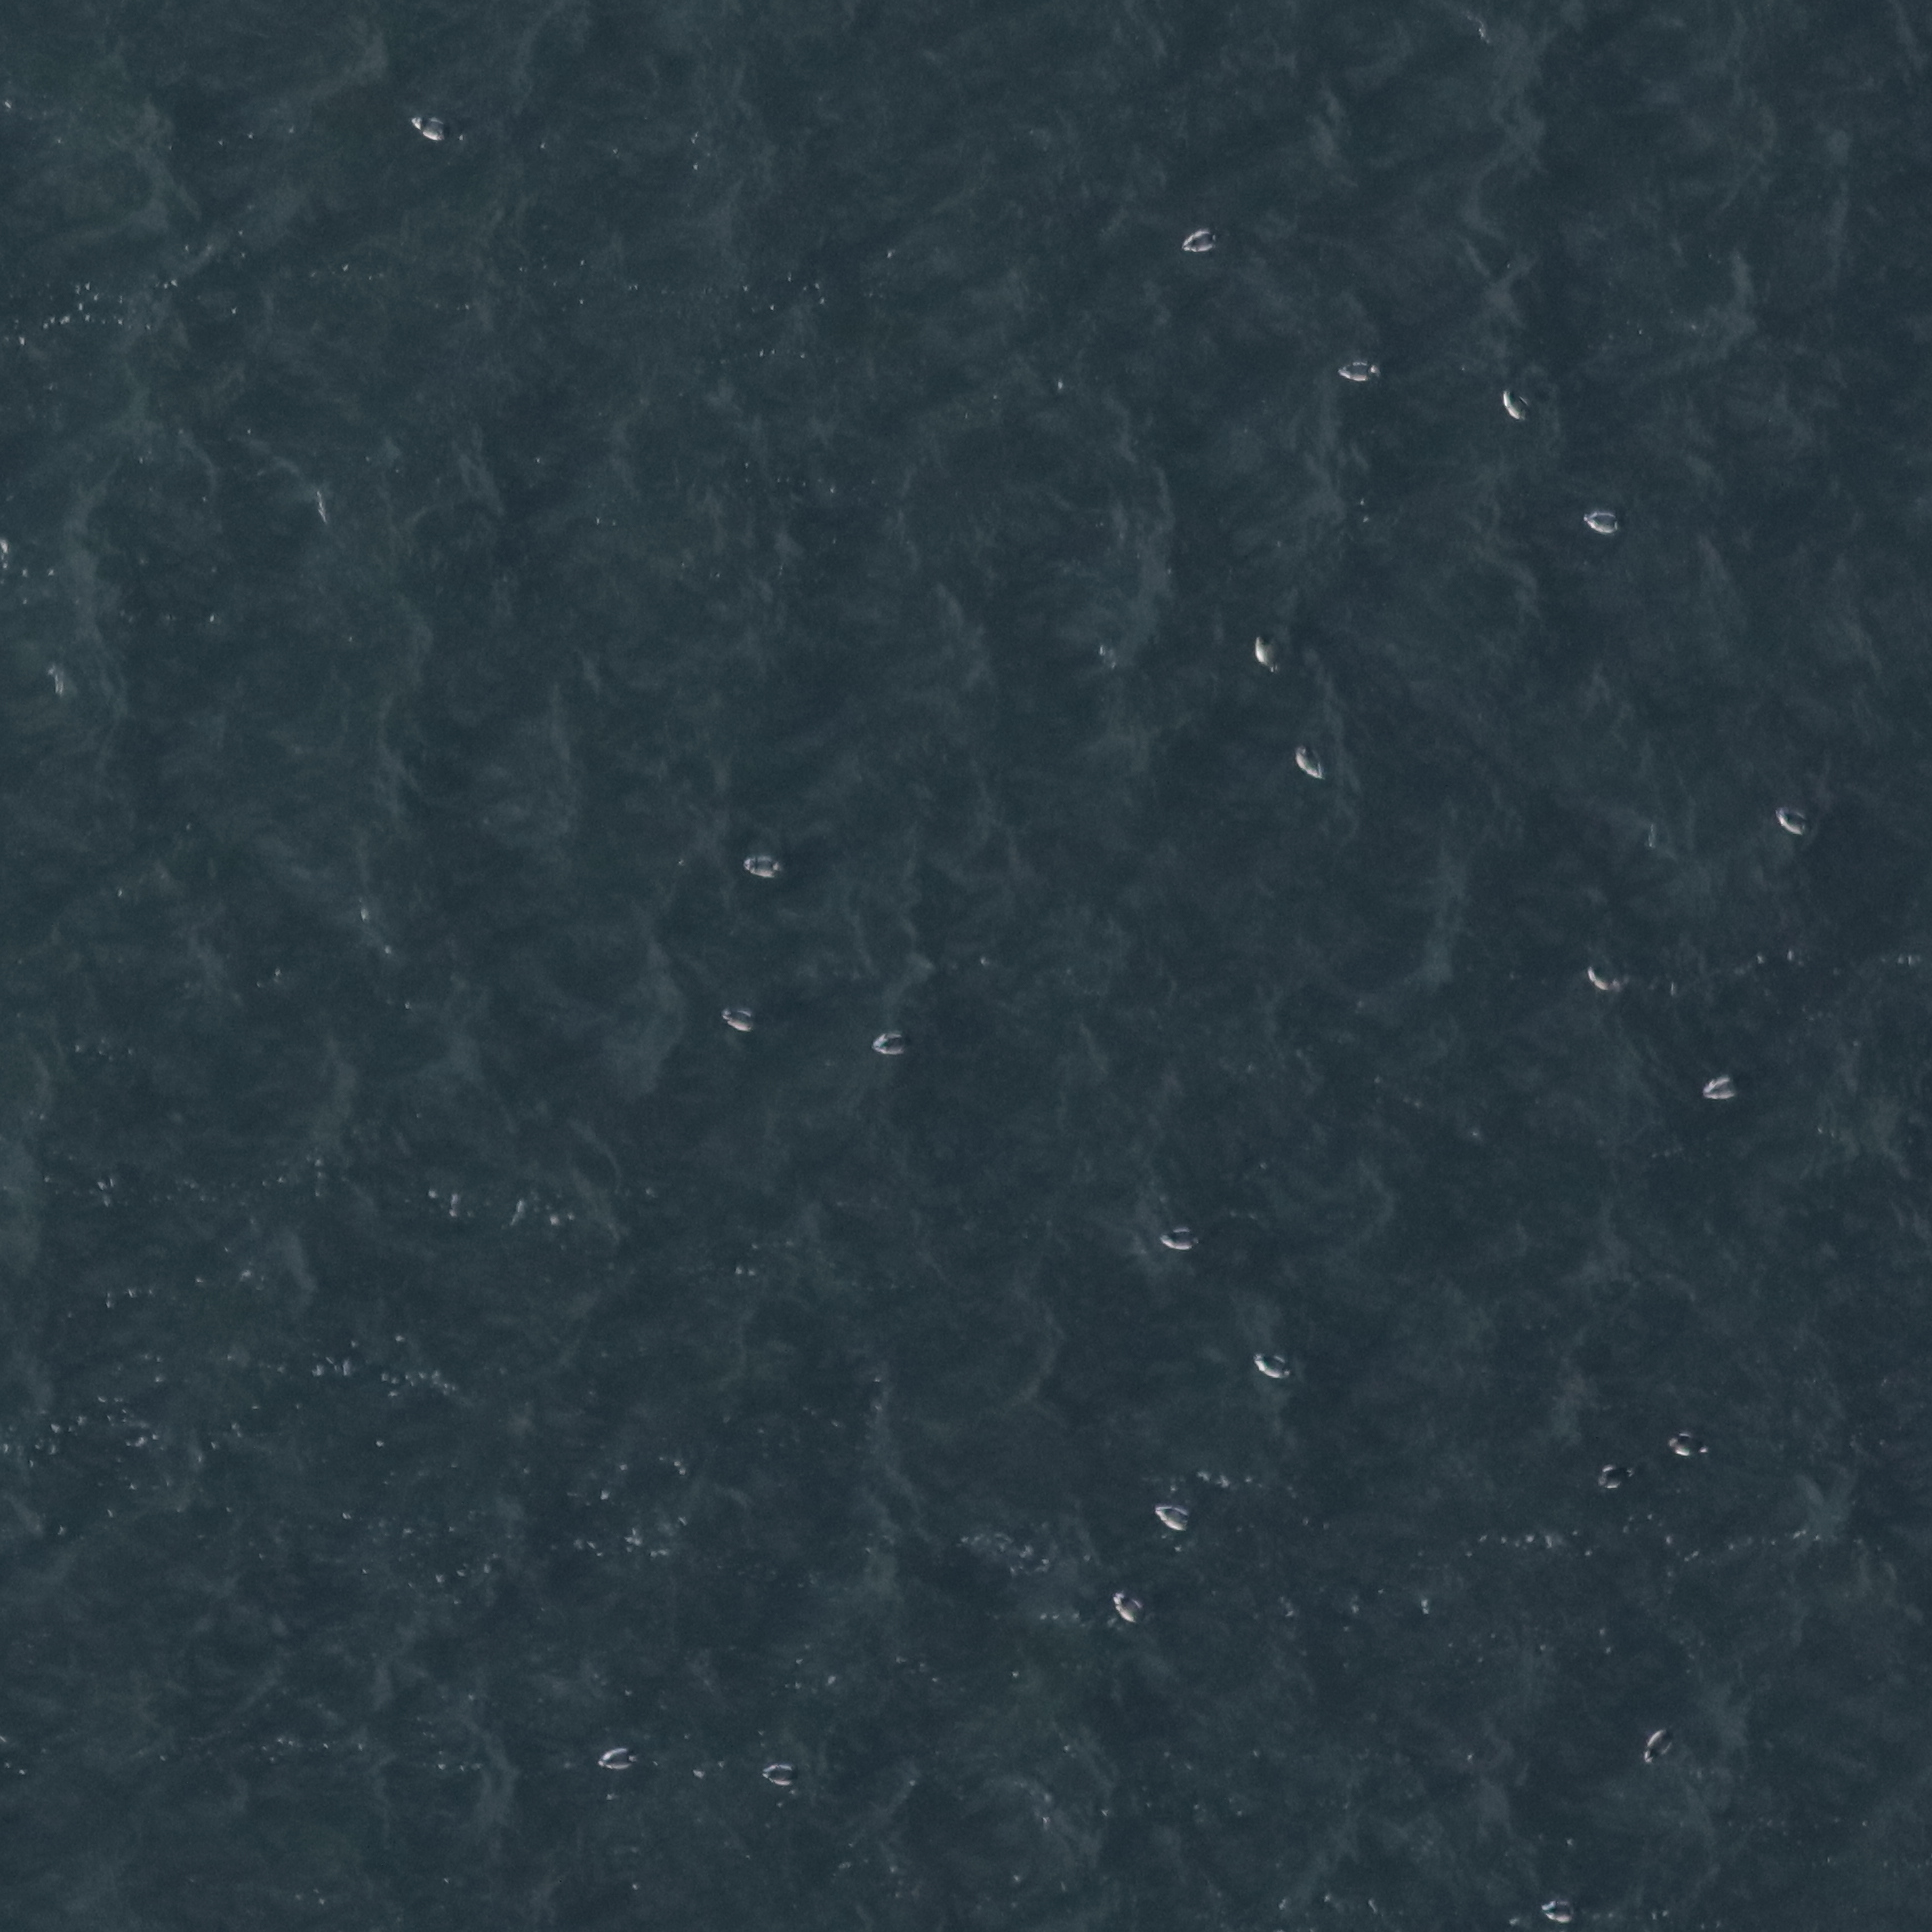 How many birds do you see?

23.